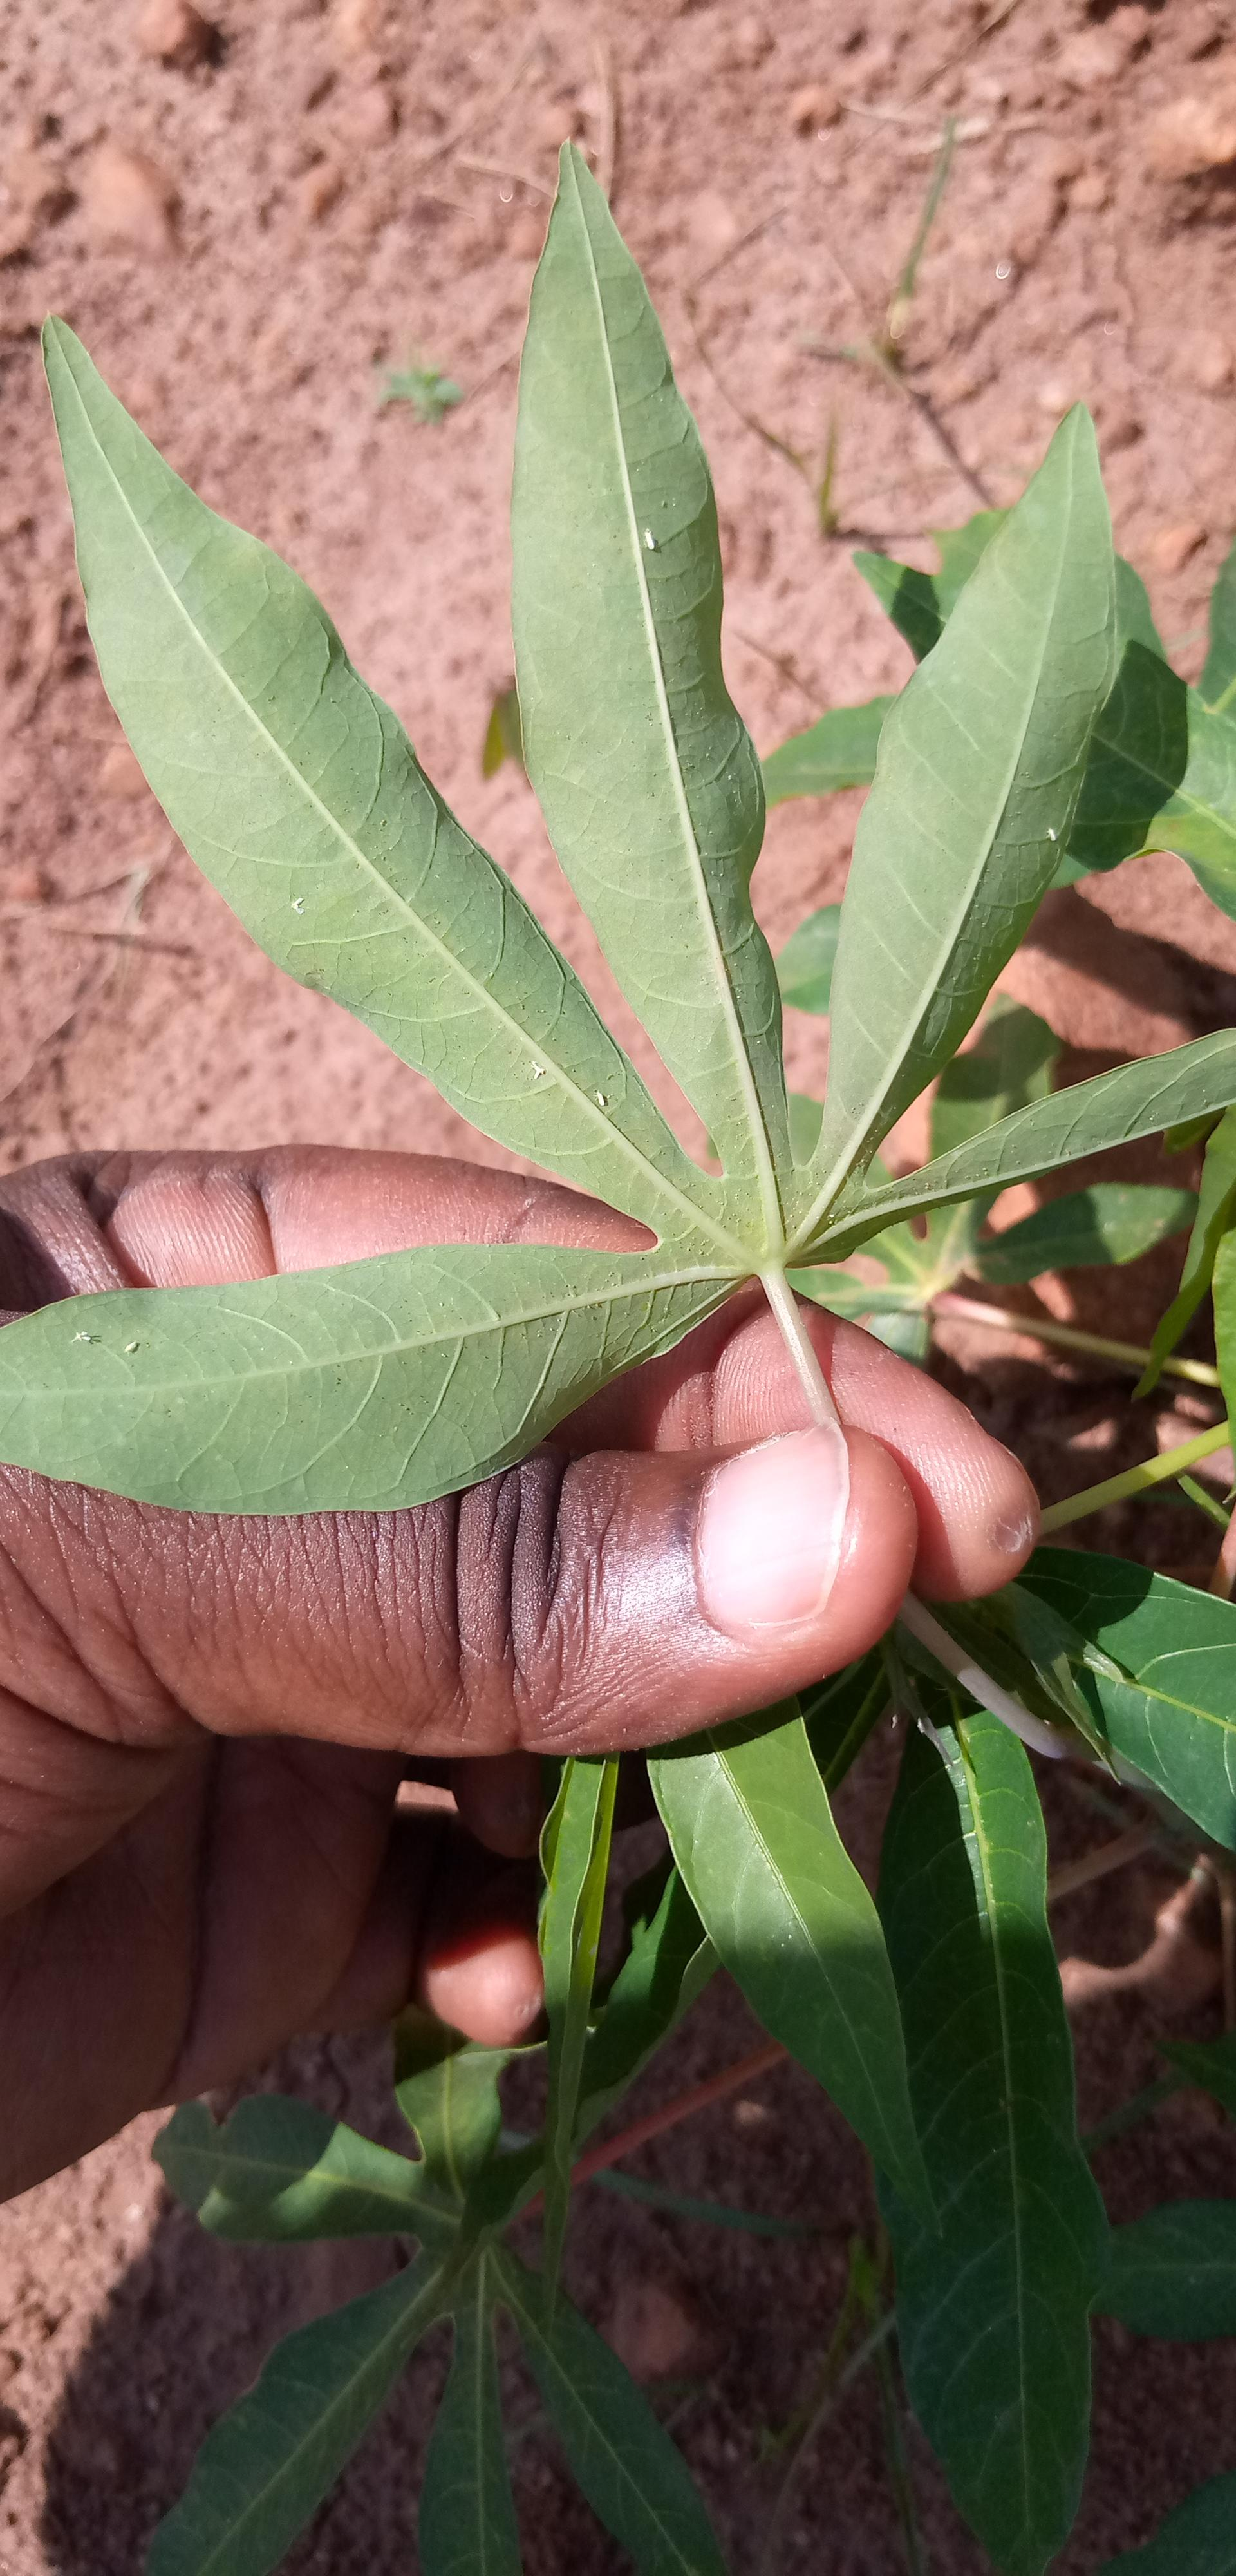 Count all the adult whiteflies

7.